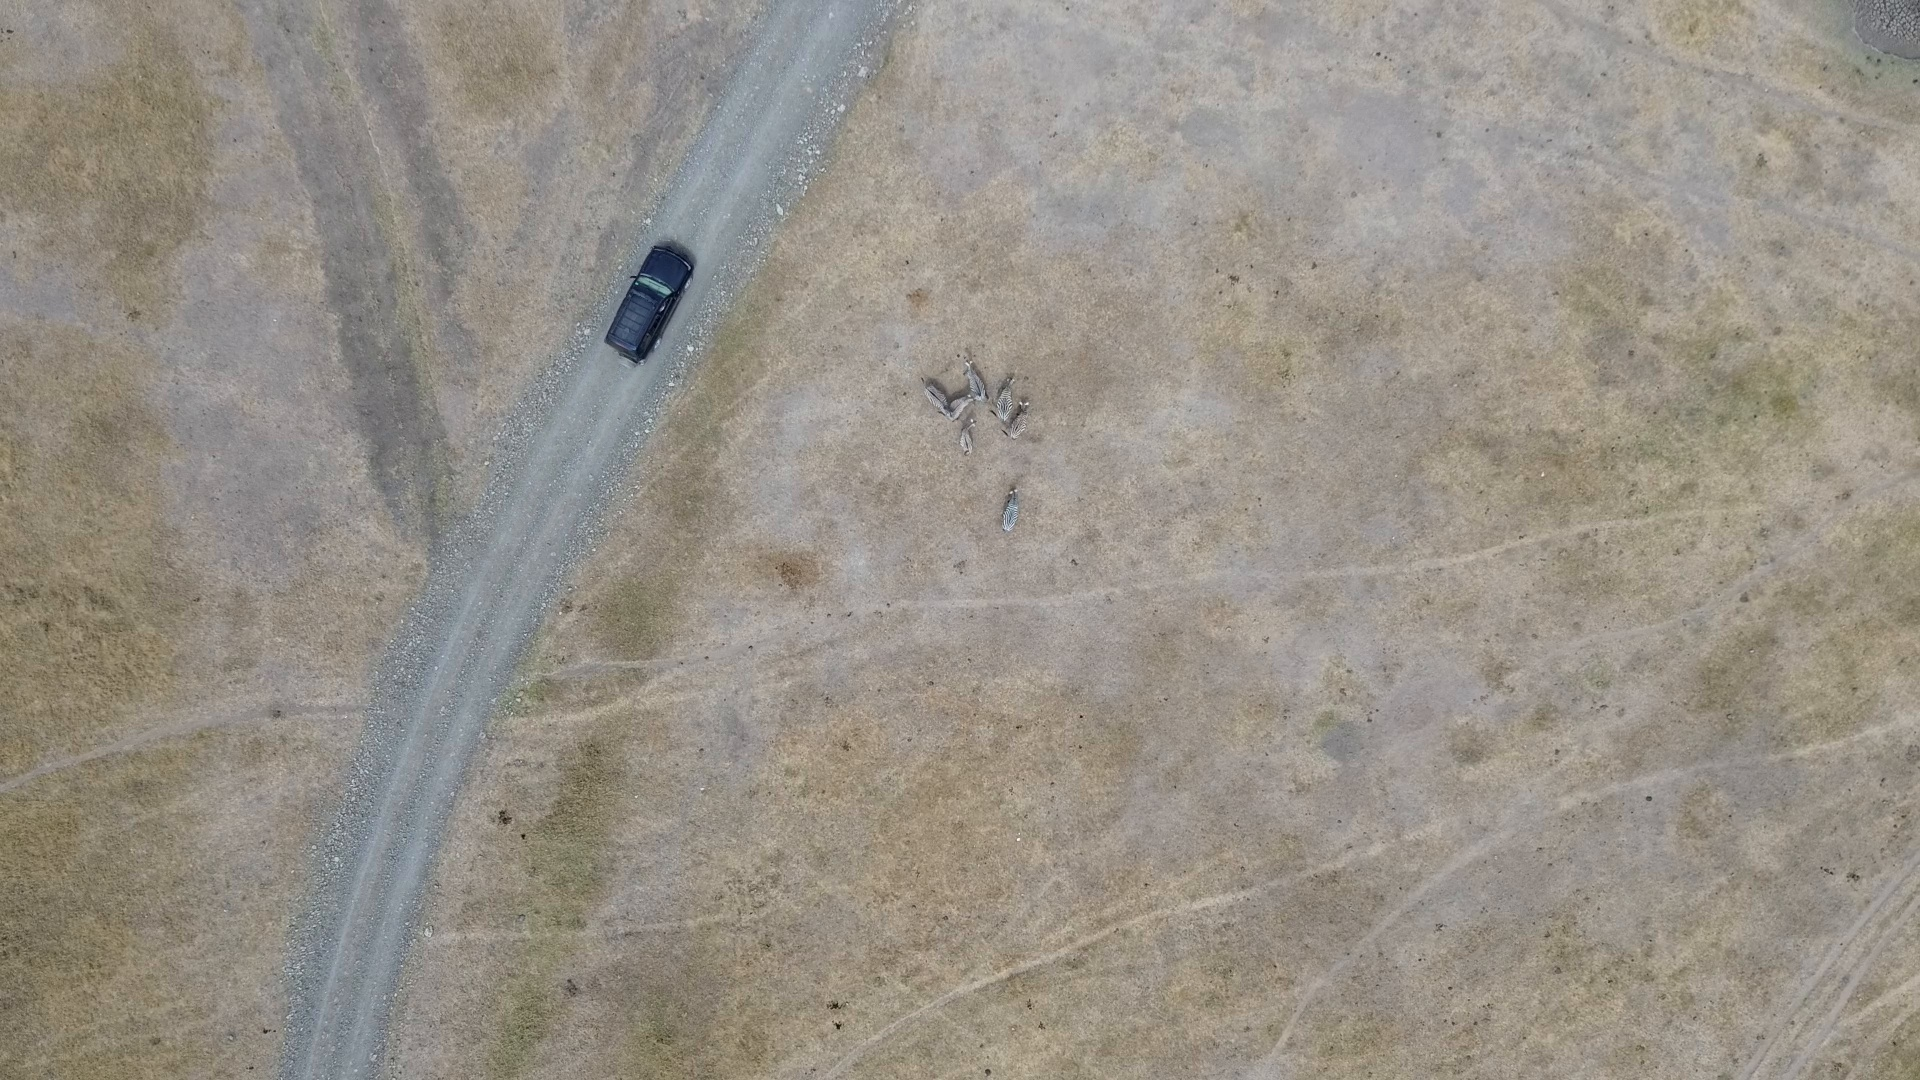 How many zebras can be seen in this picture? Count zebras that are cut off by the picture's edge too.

7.